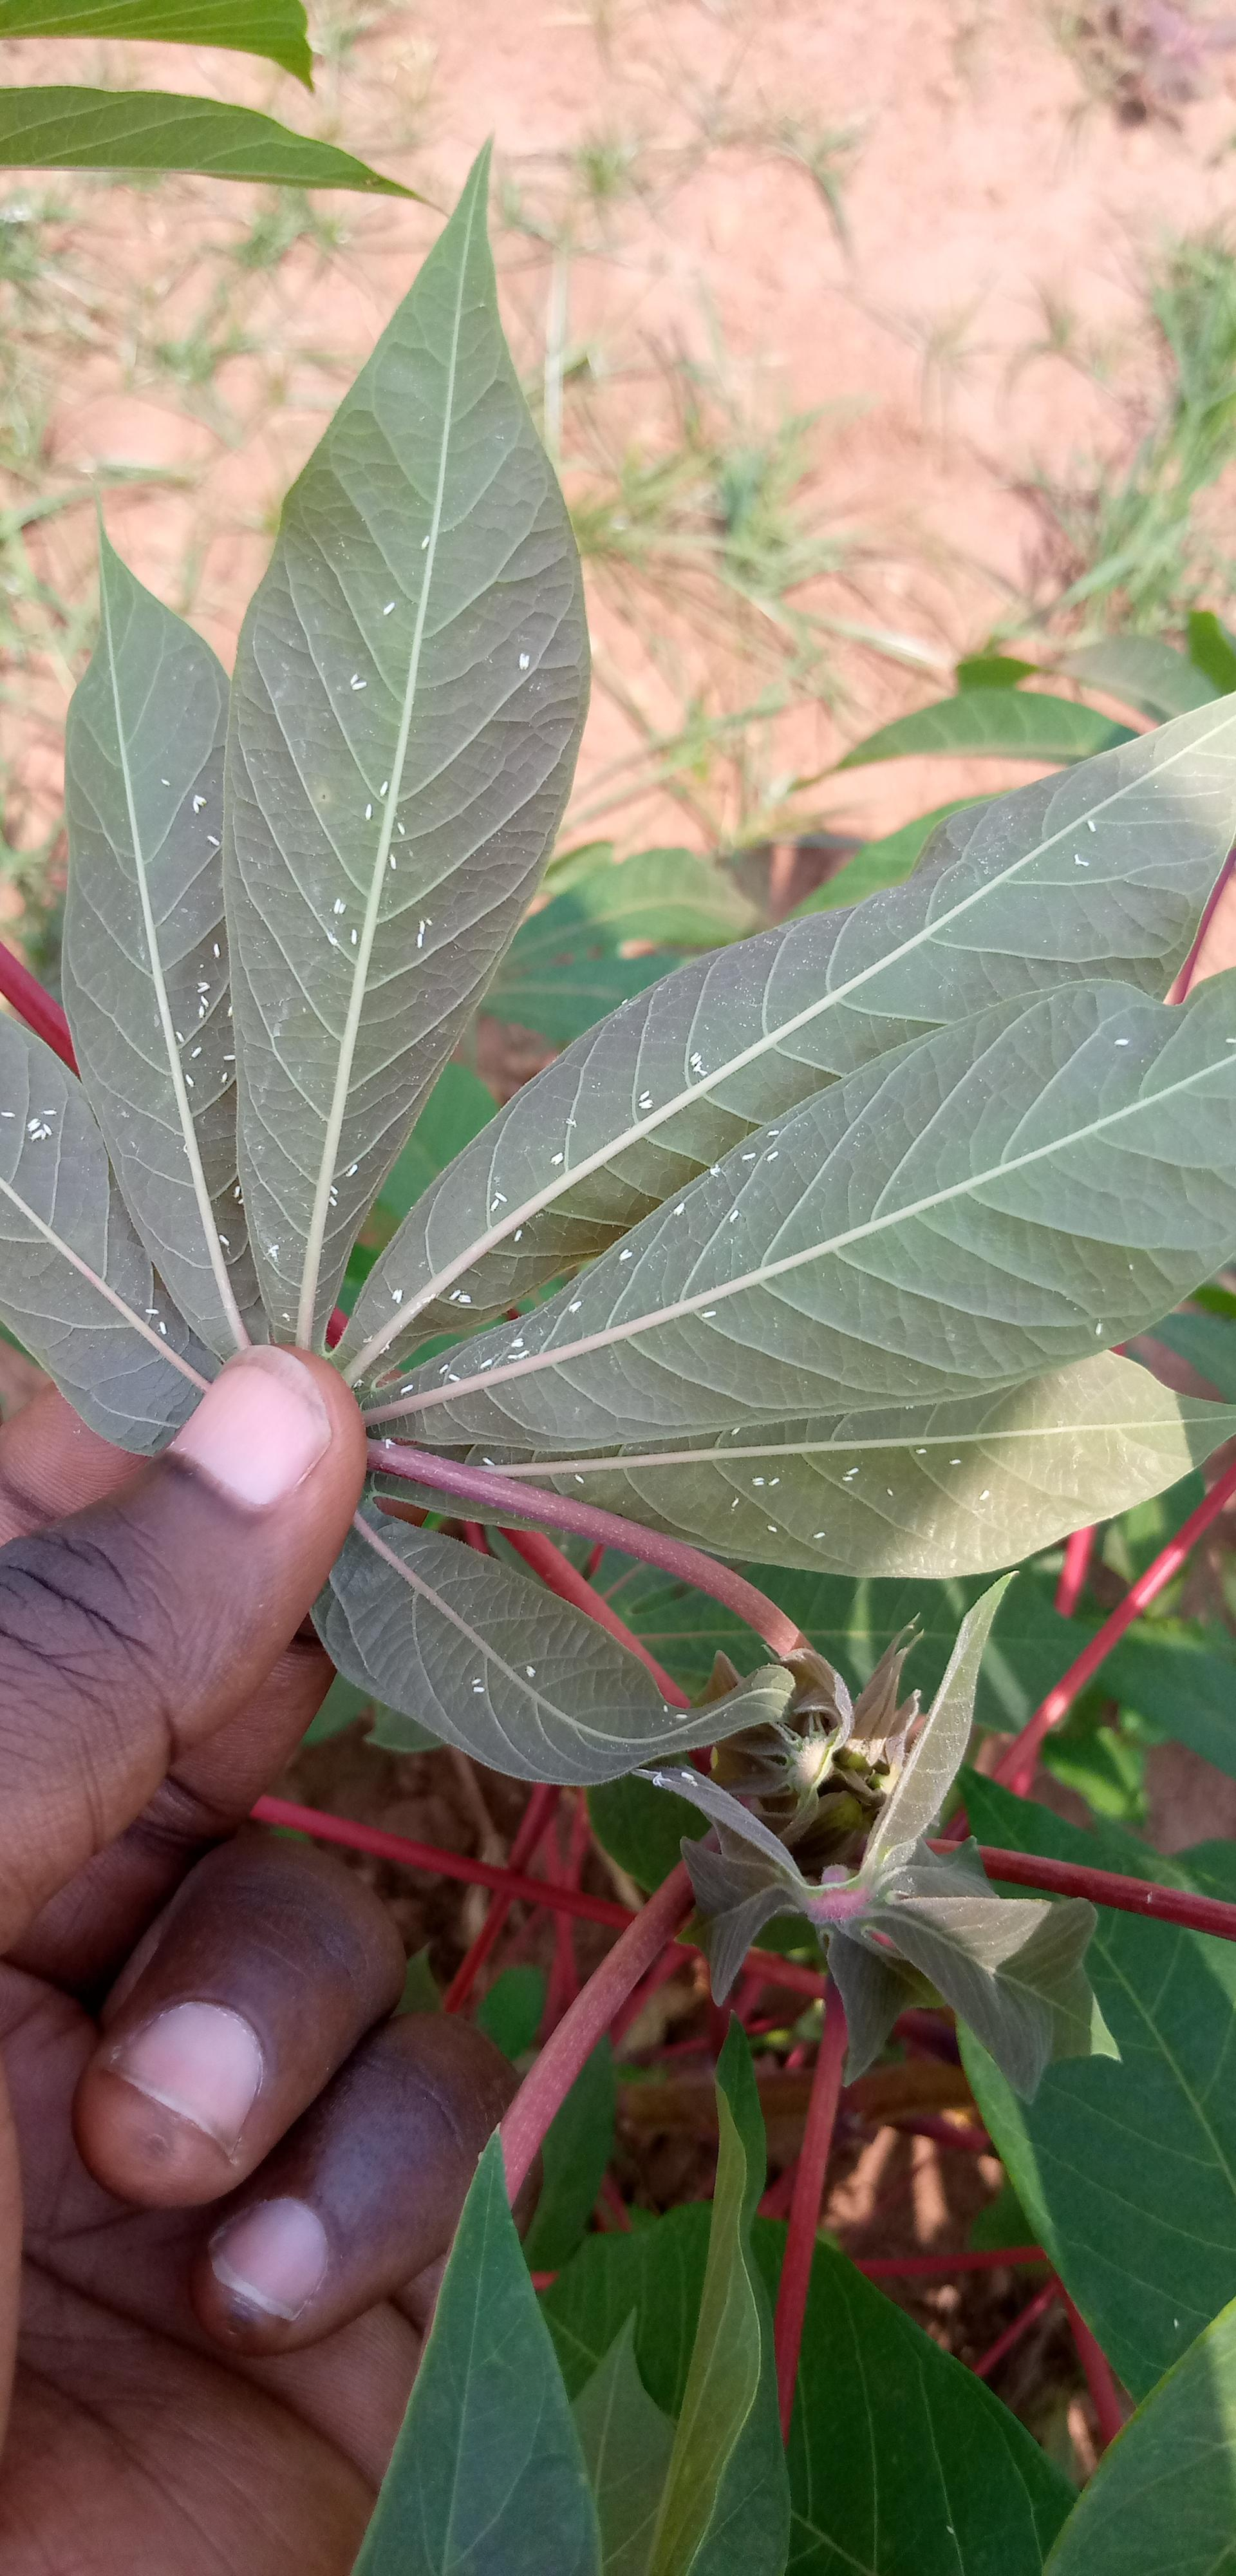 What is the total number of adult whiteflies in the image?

107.